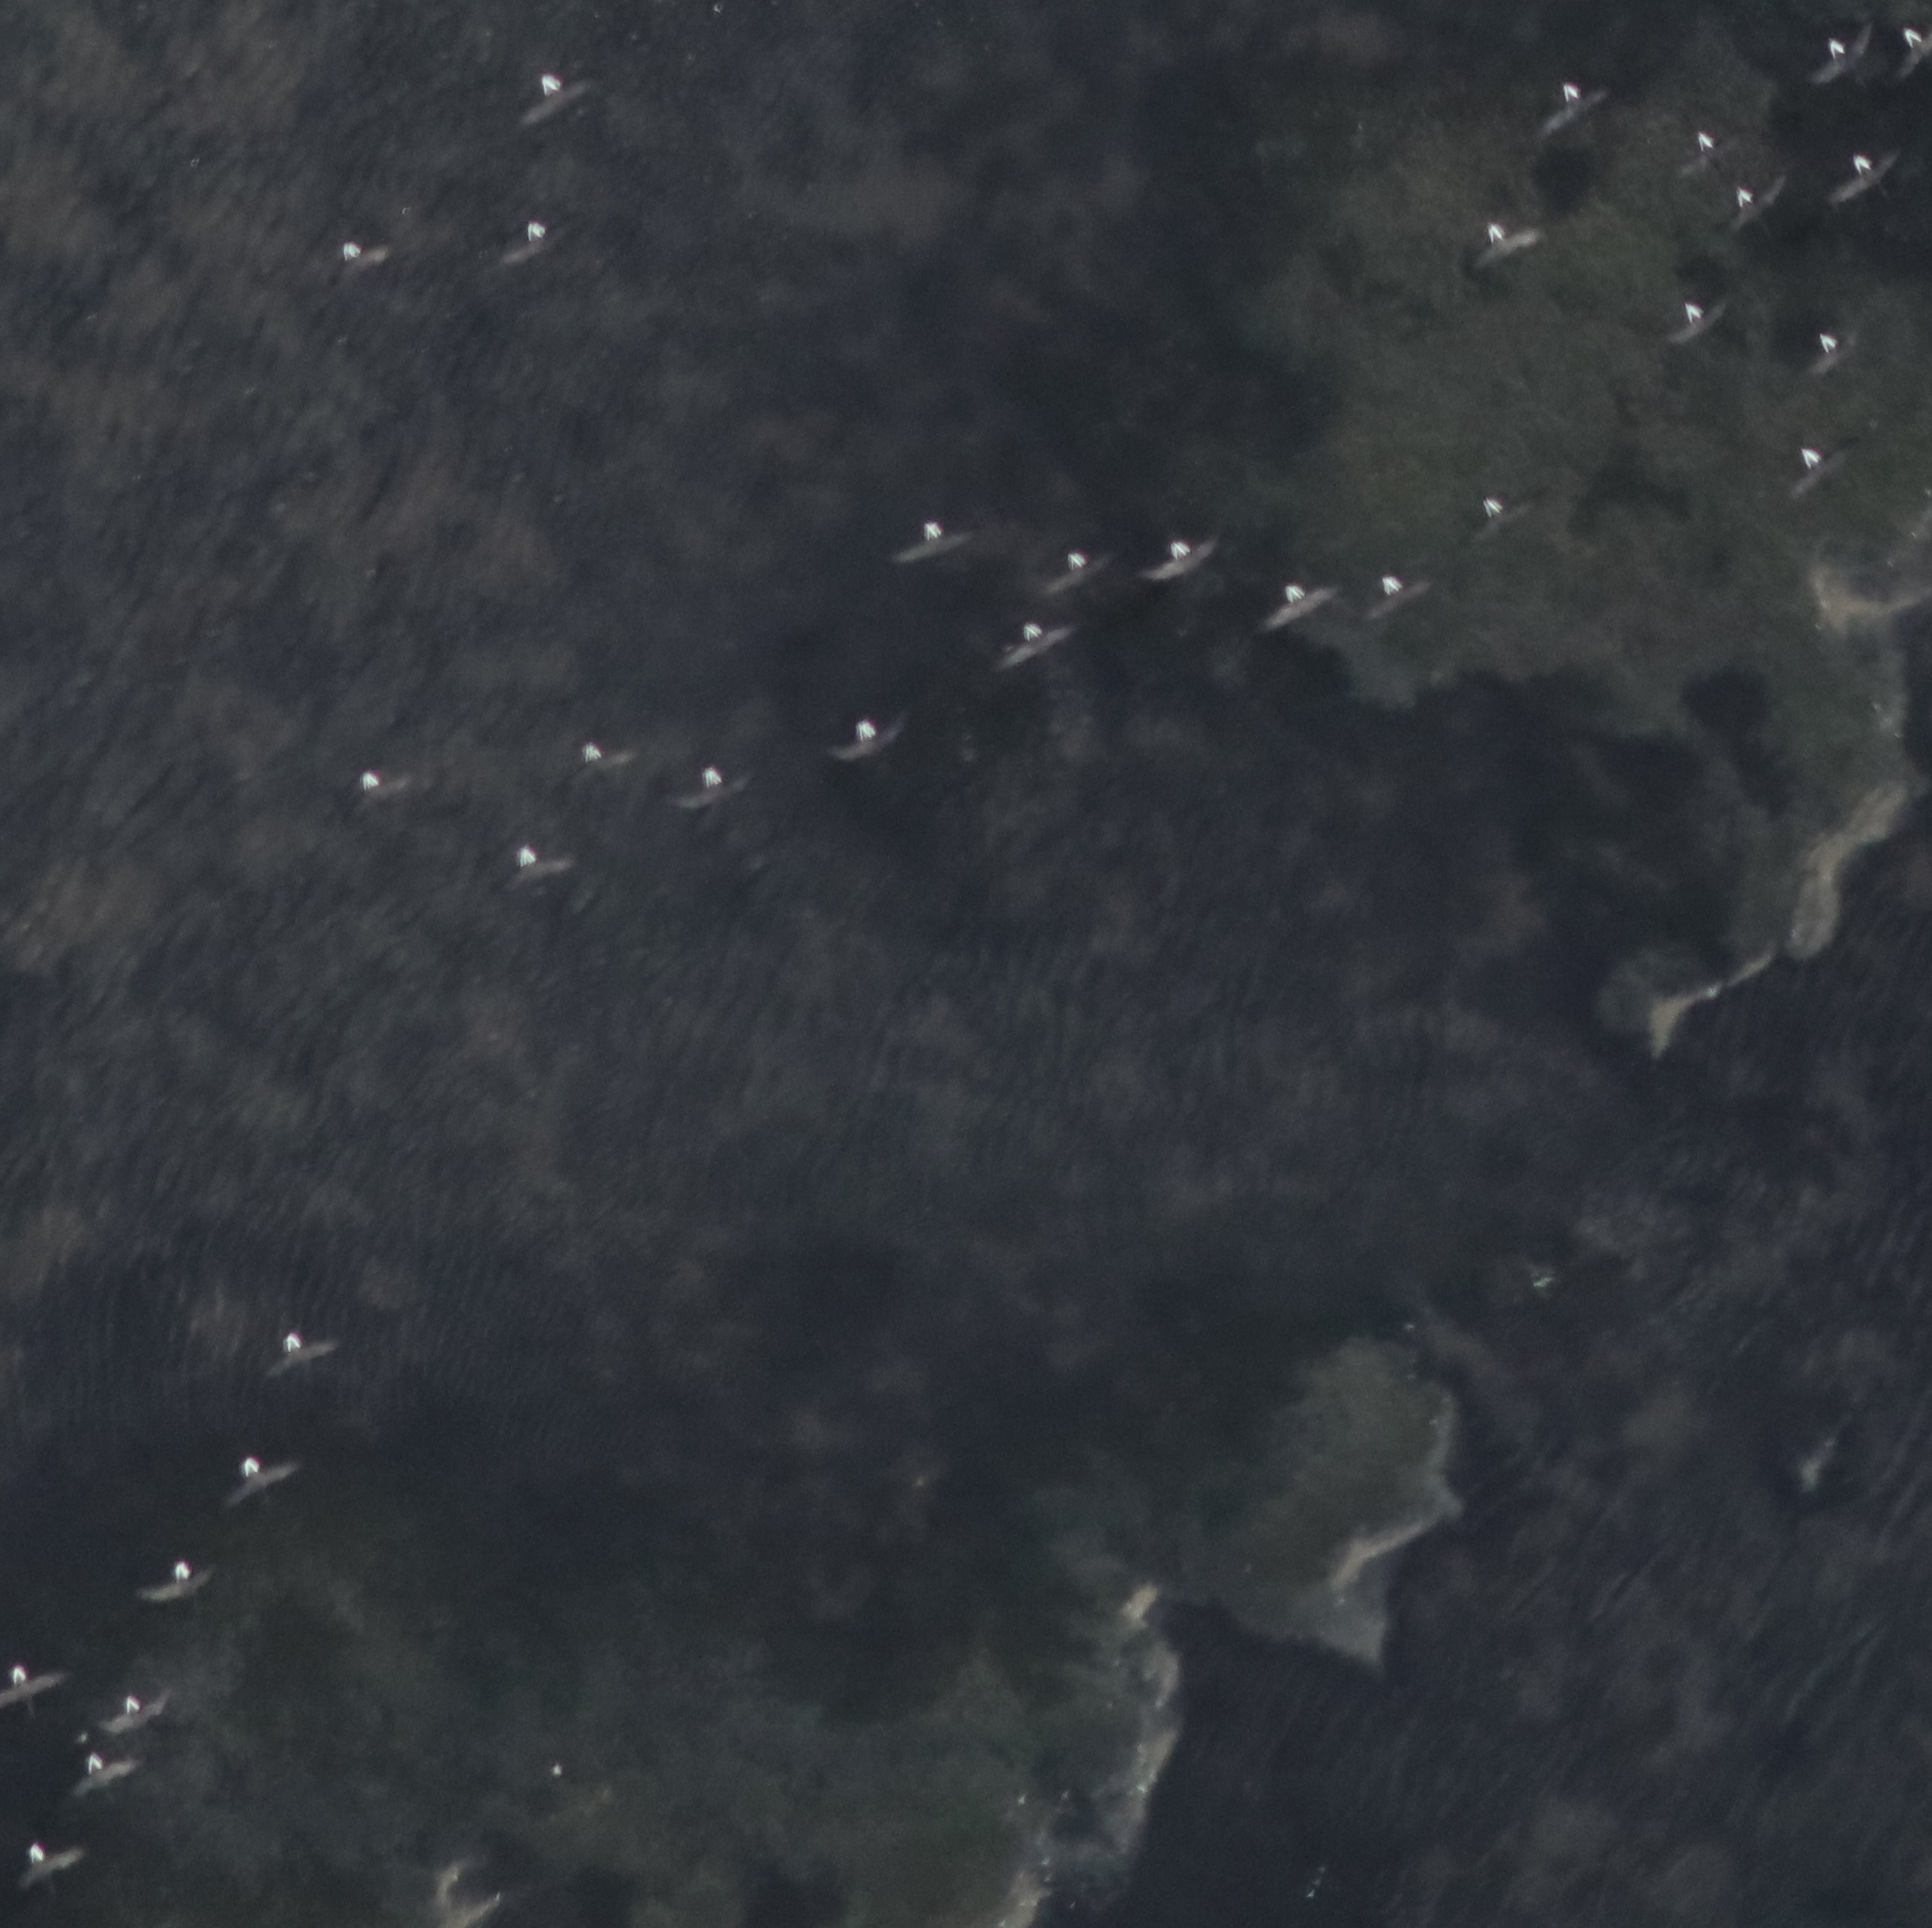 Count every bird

32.